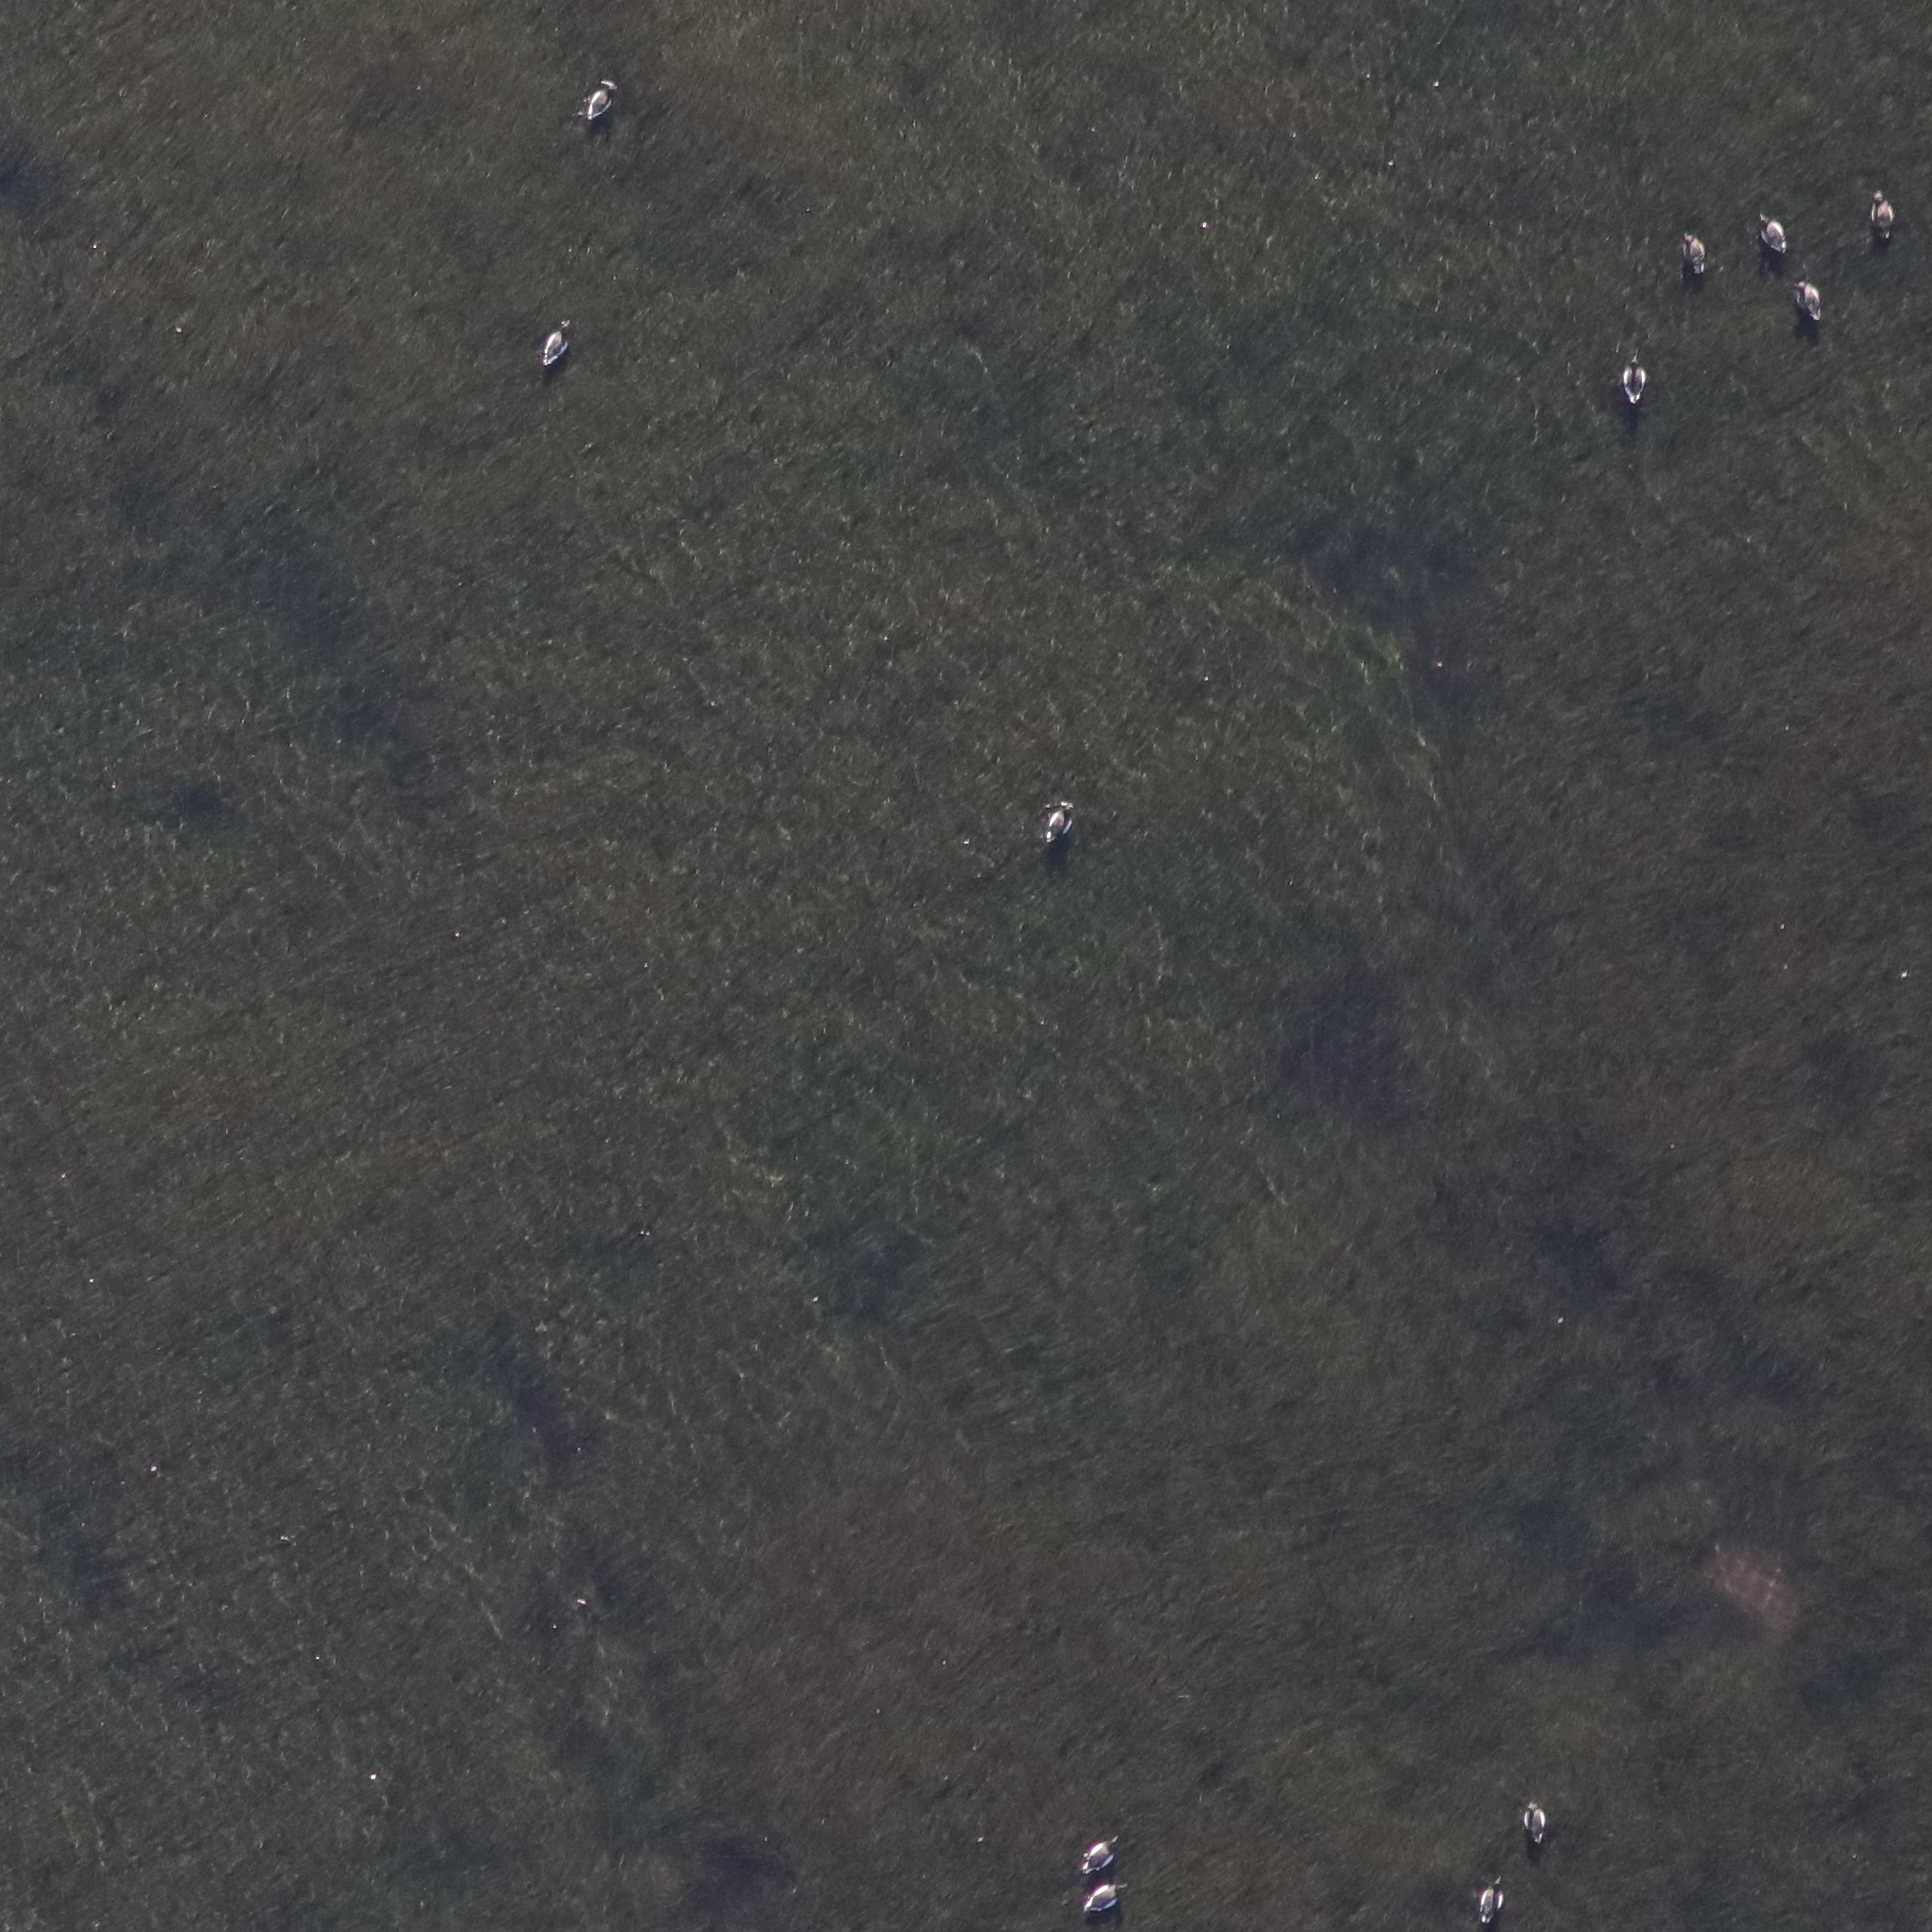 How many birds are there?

12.